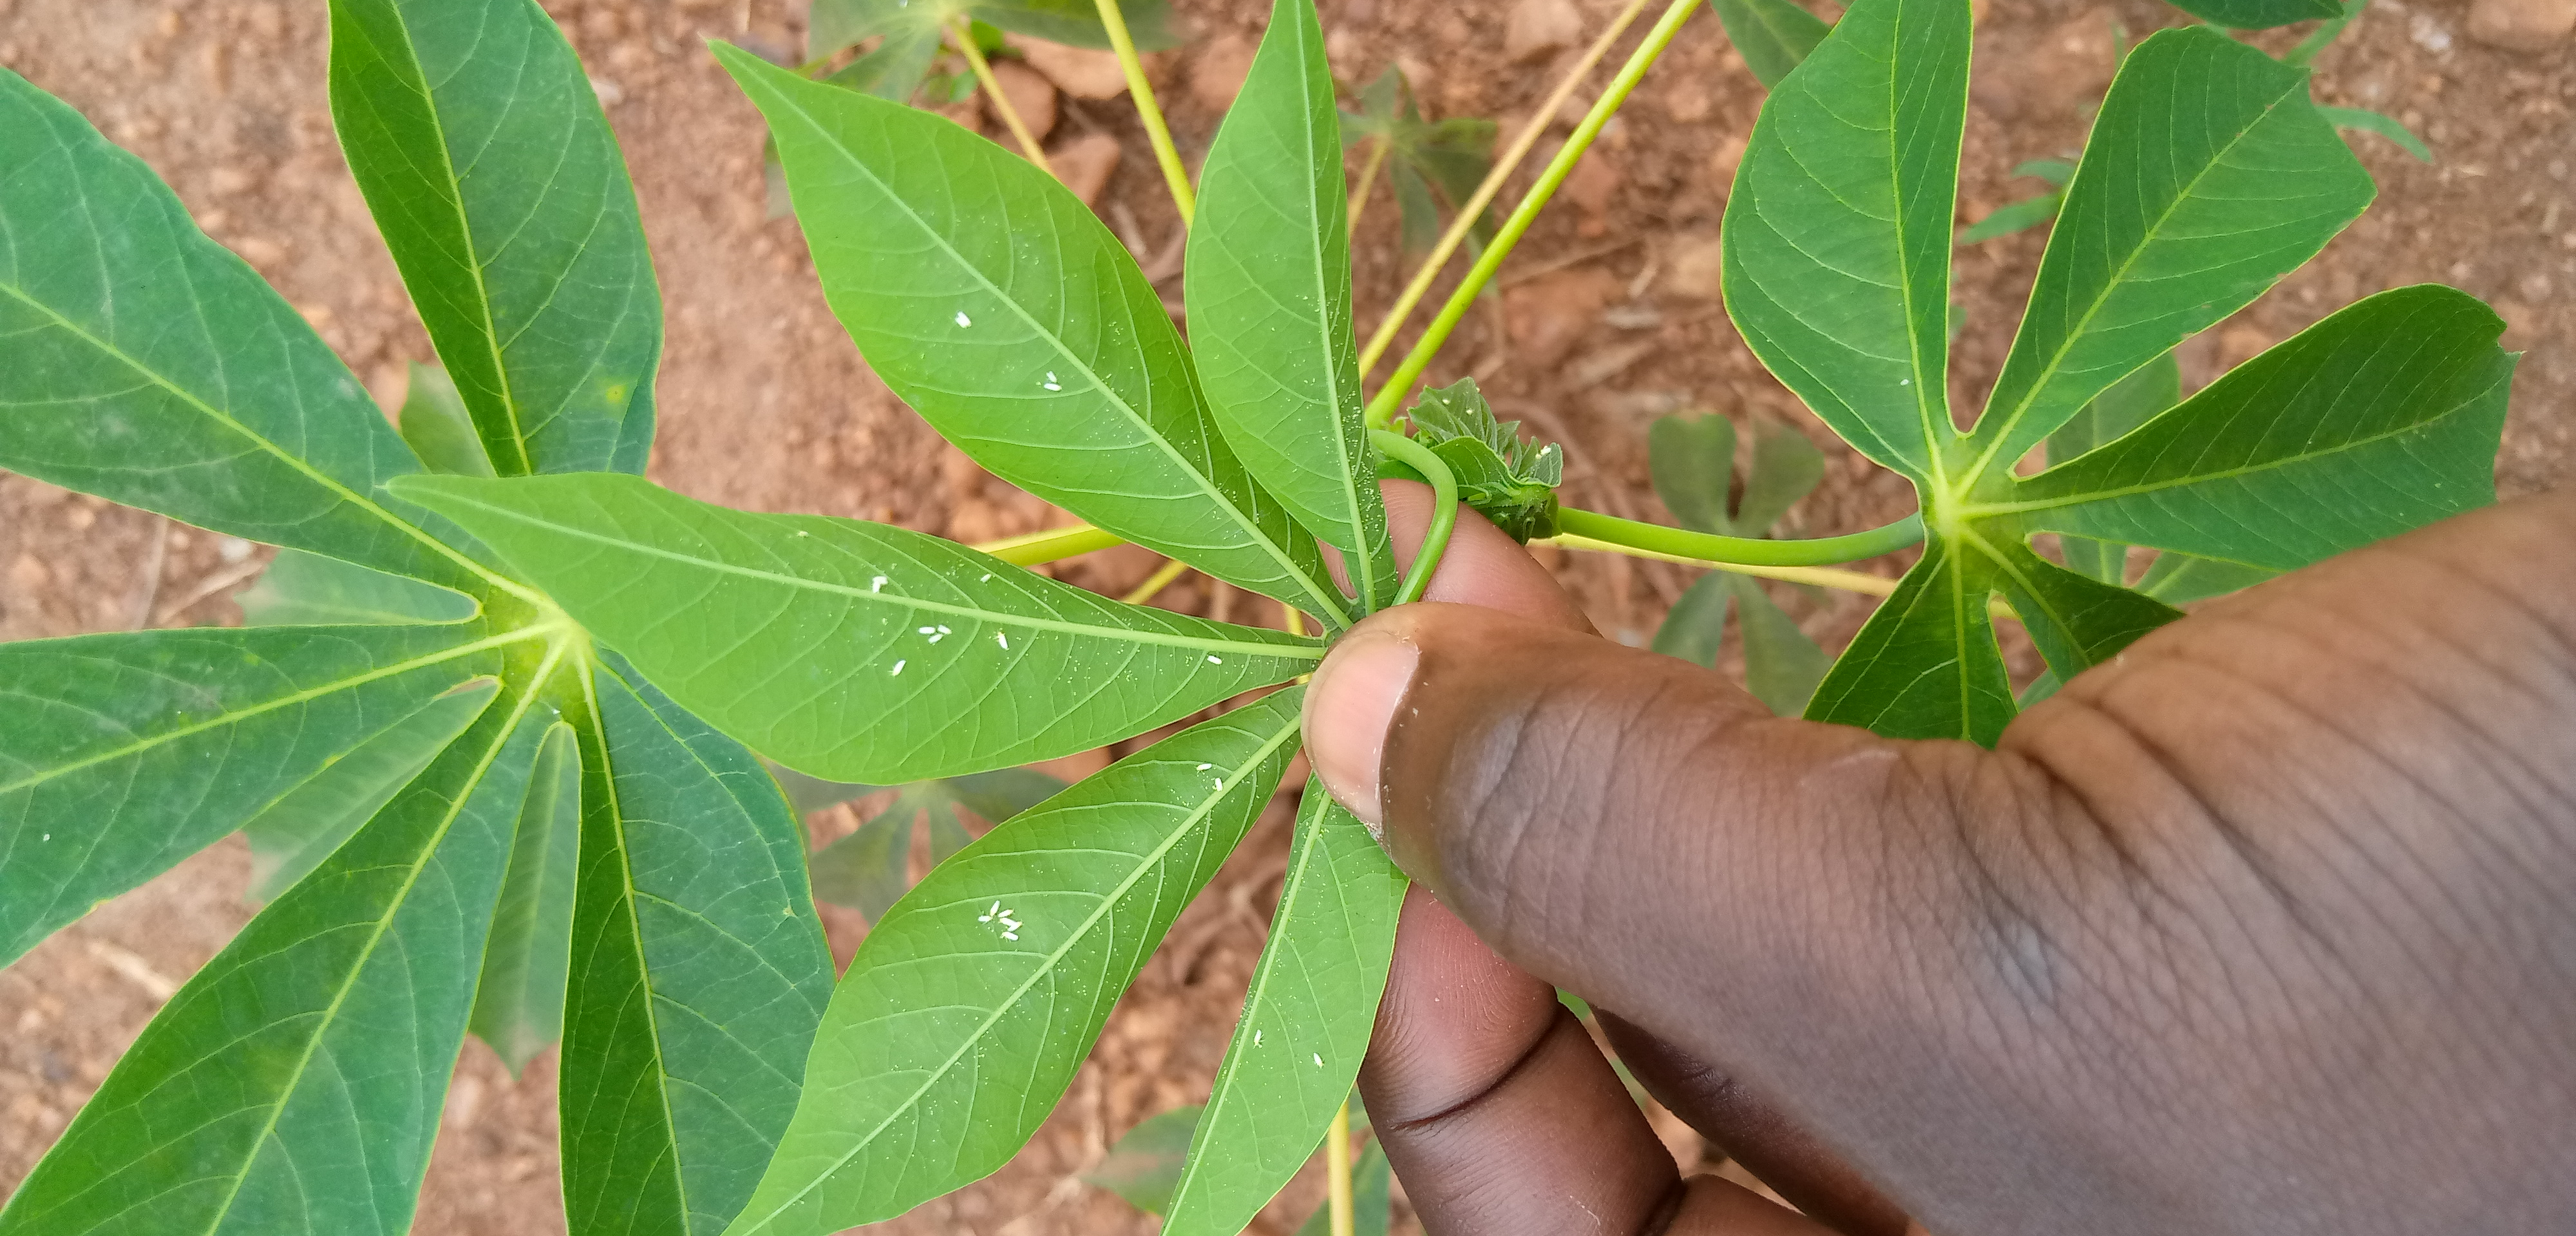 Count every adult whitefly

27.